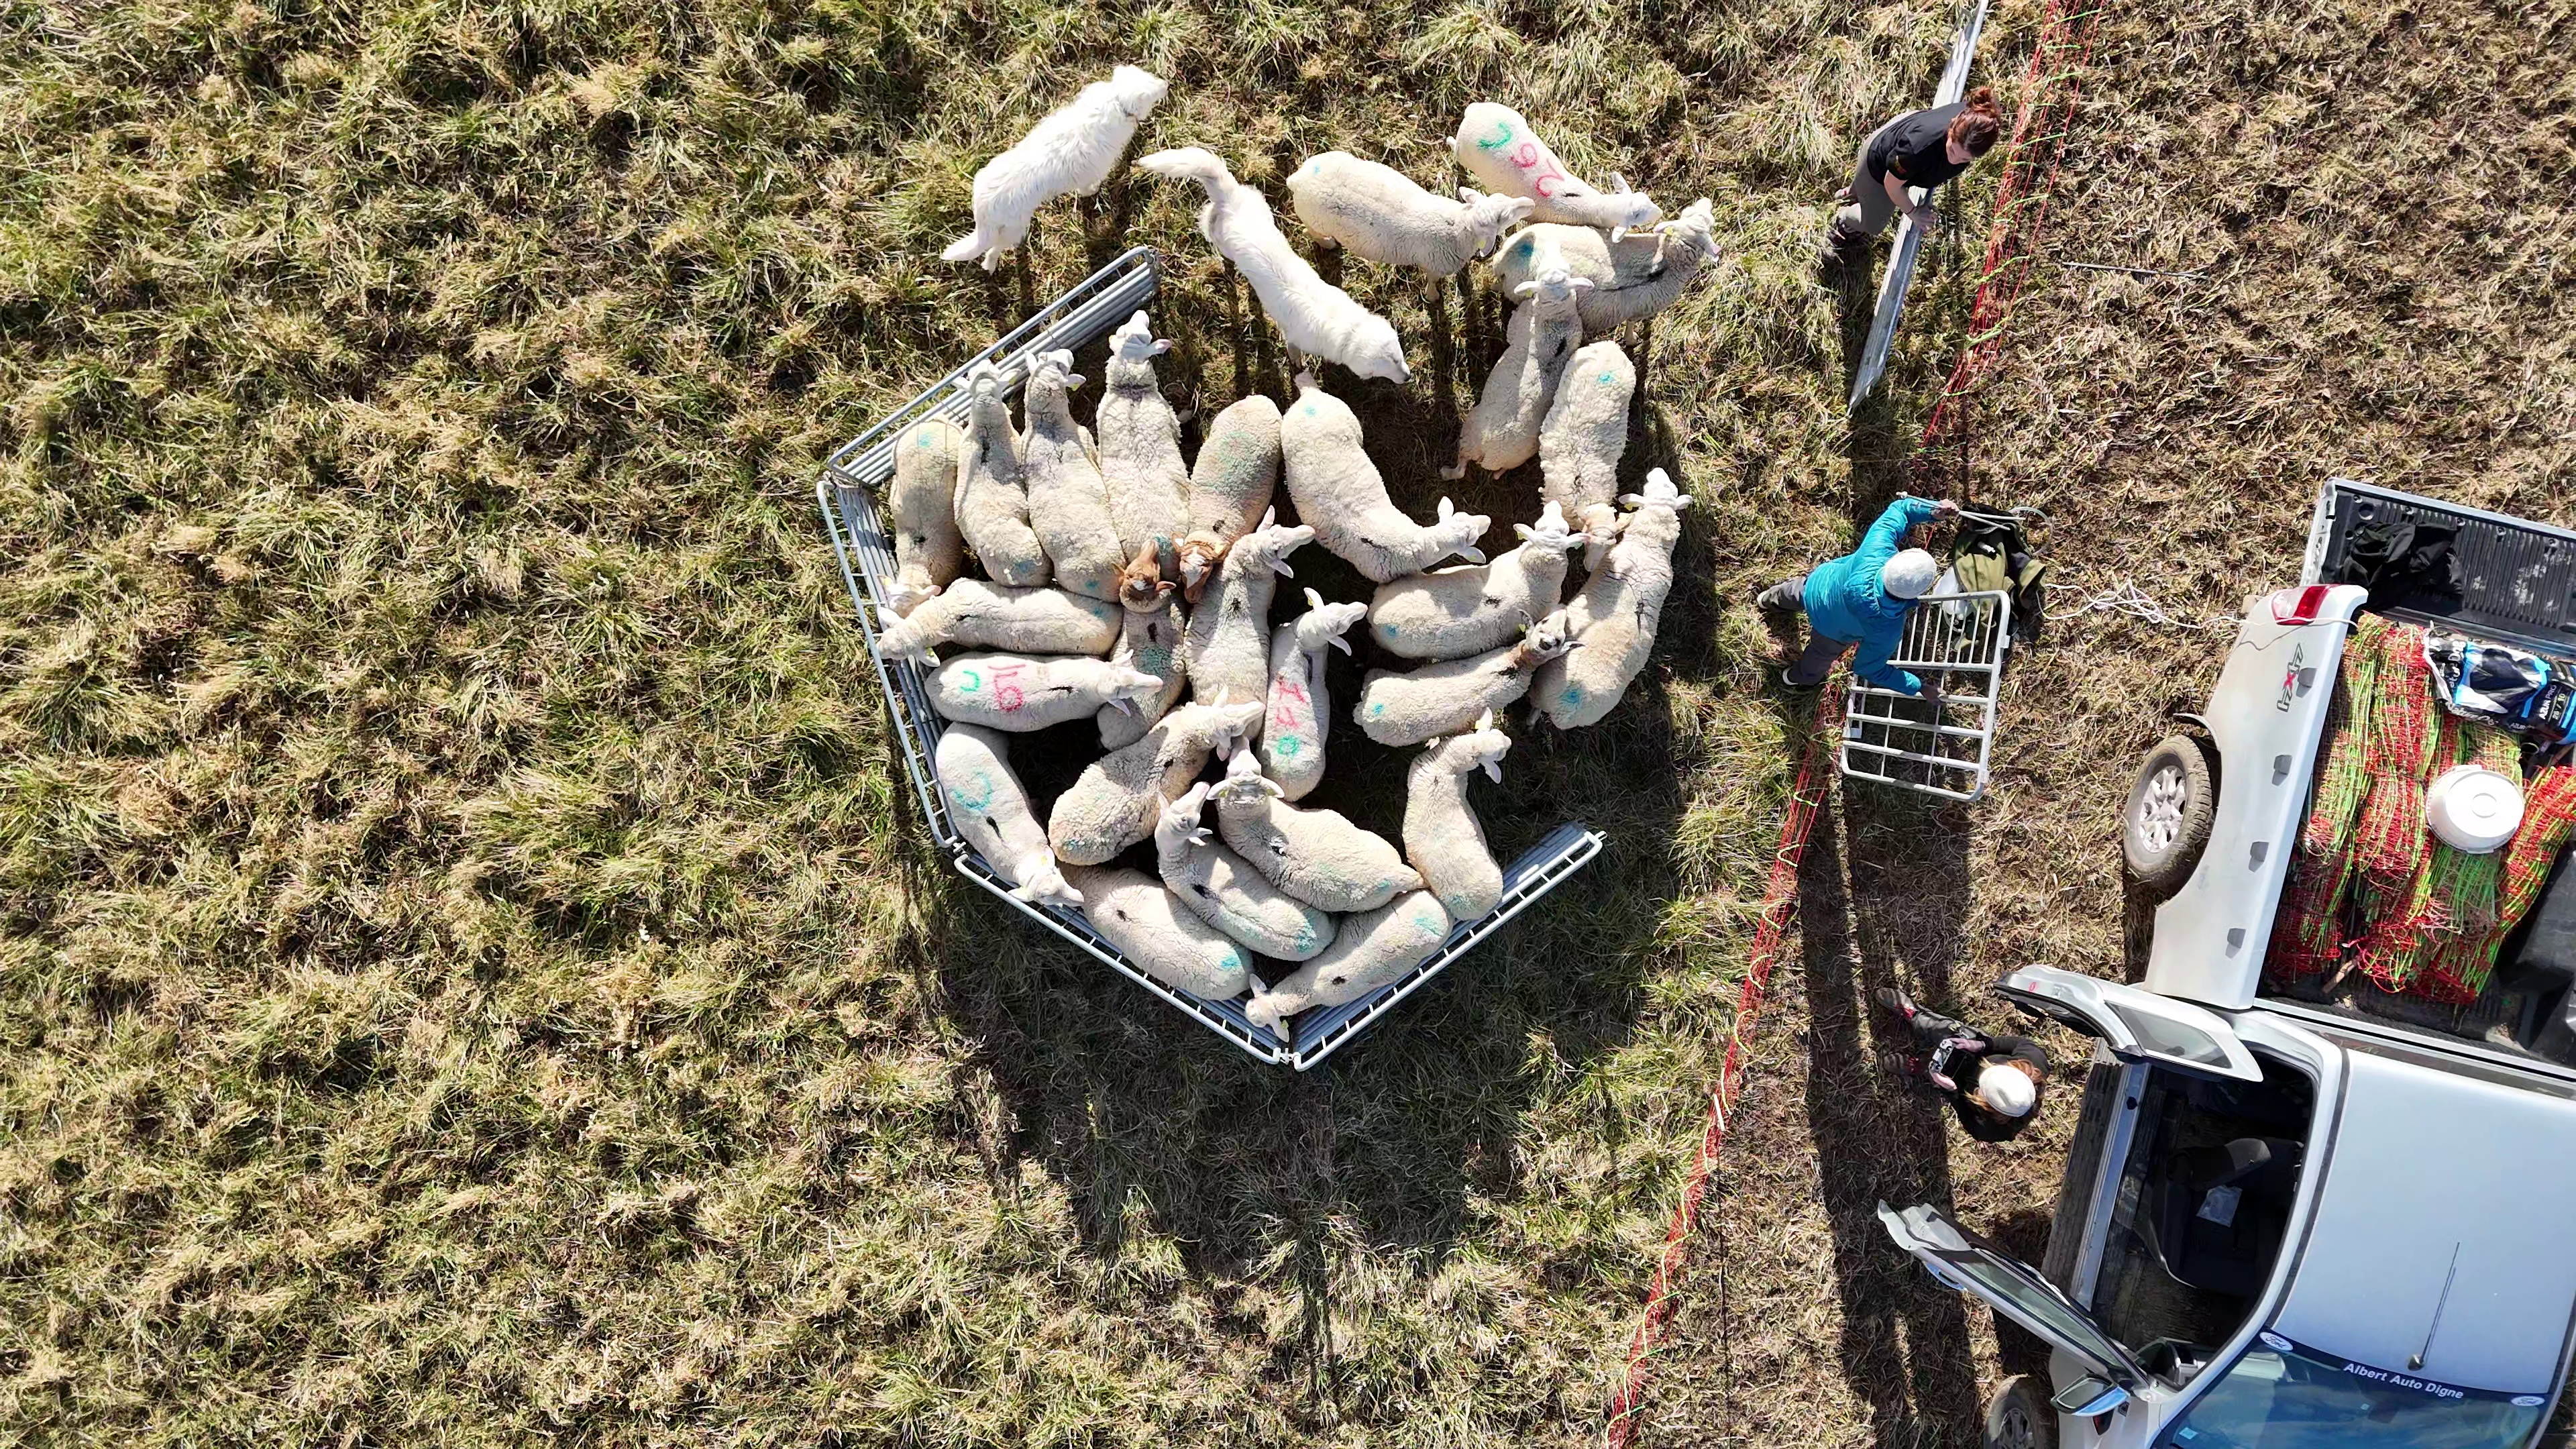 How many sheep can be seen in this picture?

26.